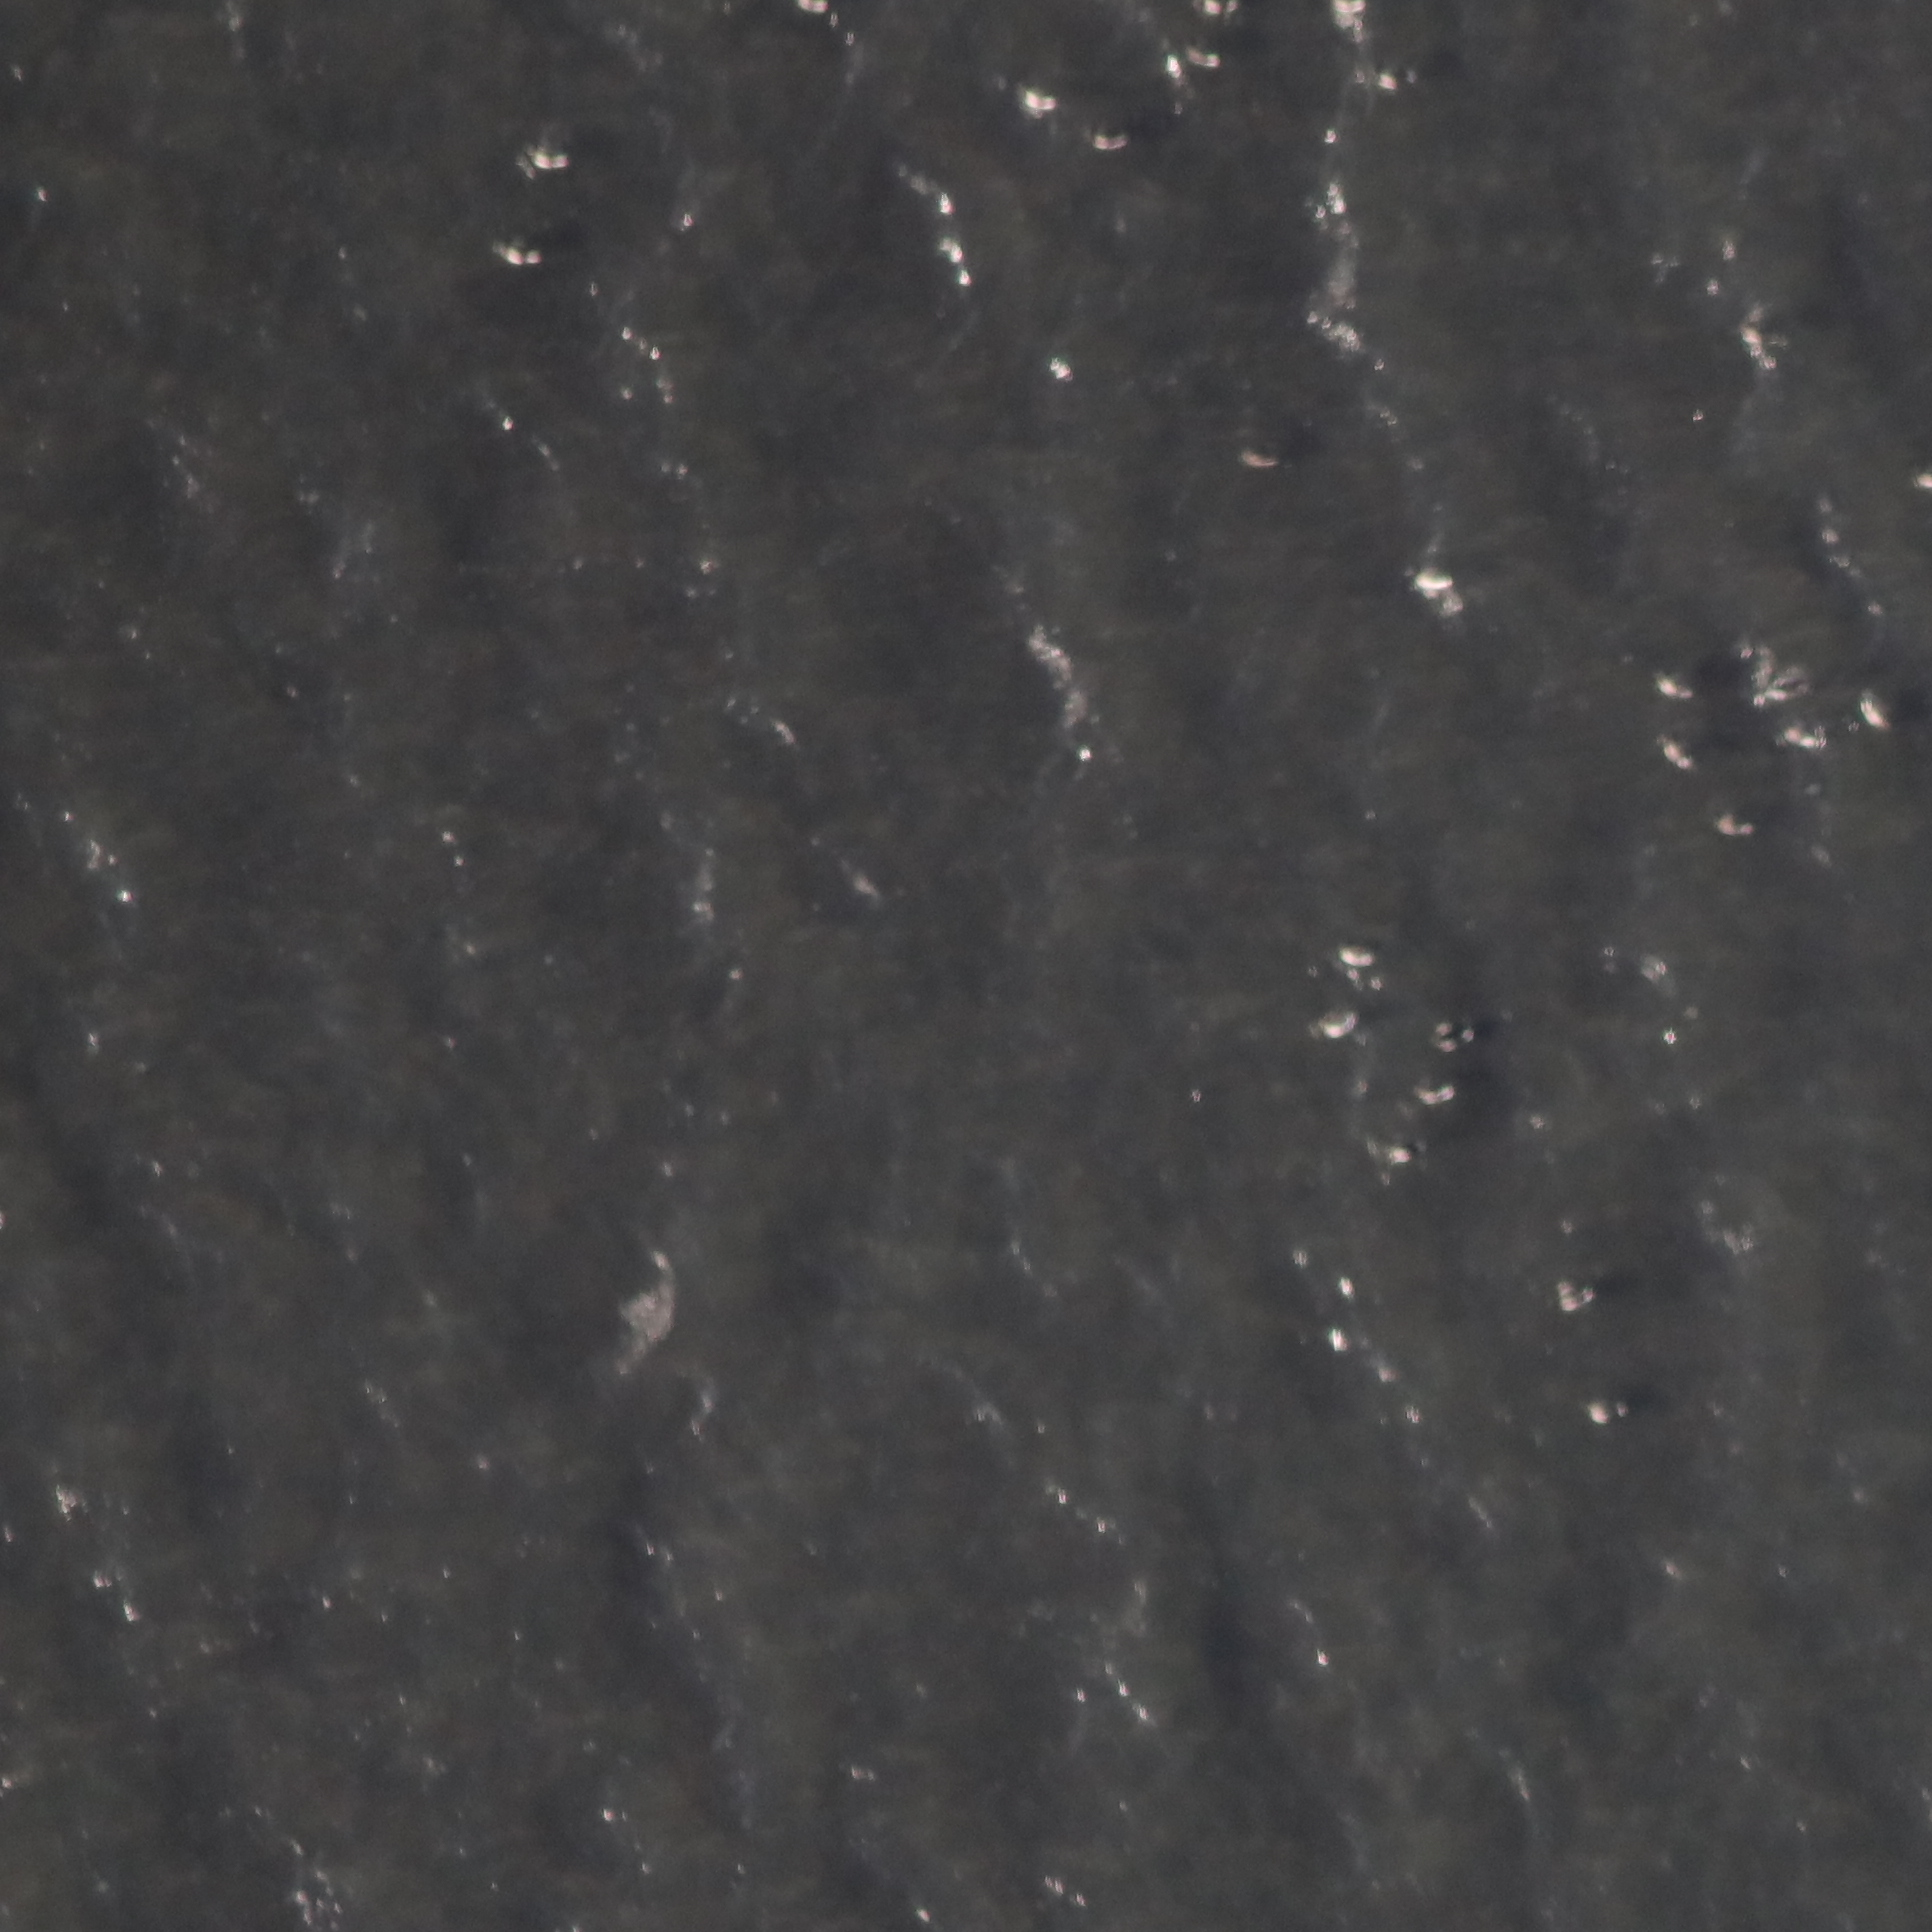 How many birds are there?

25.